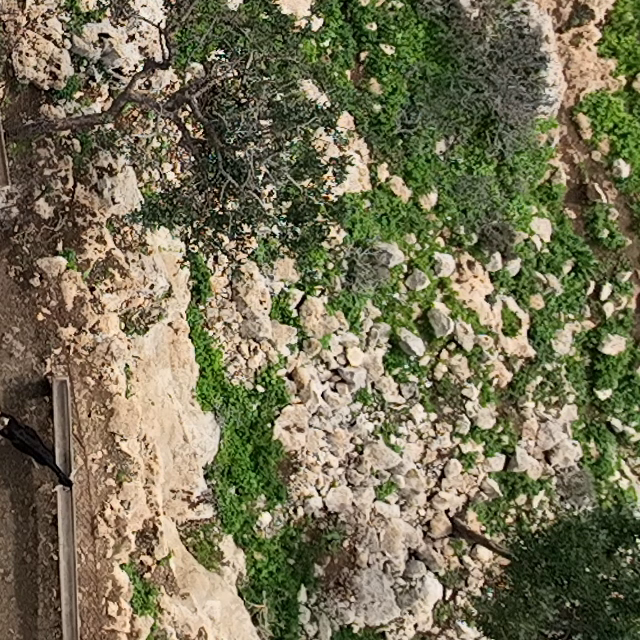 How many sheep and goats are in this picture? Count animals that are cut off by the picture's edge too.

1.